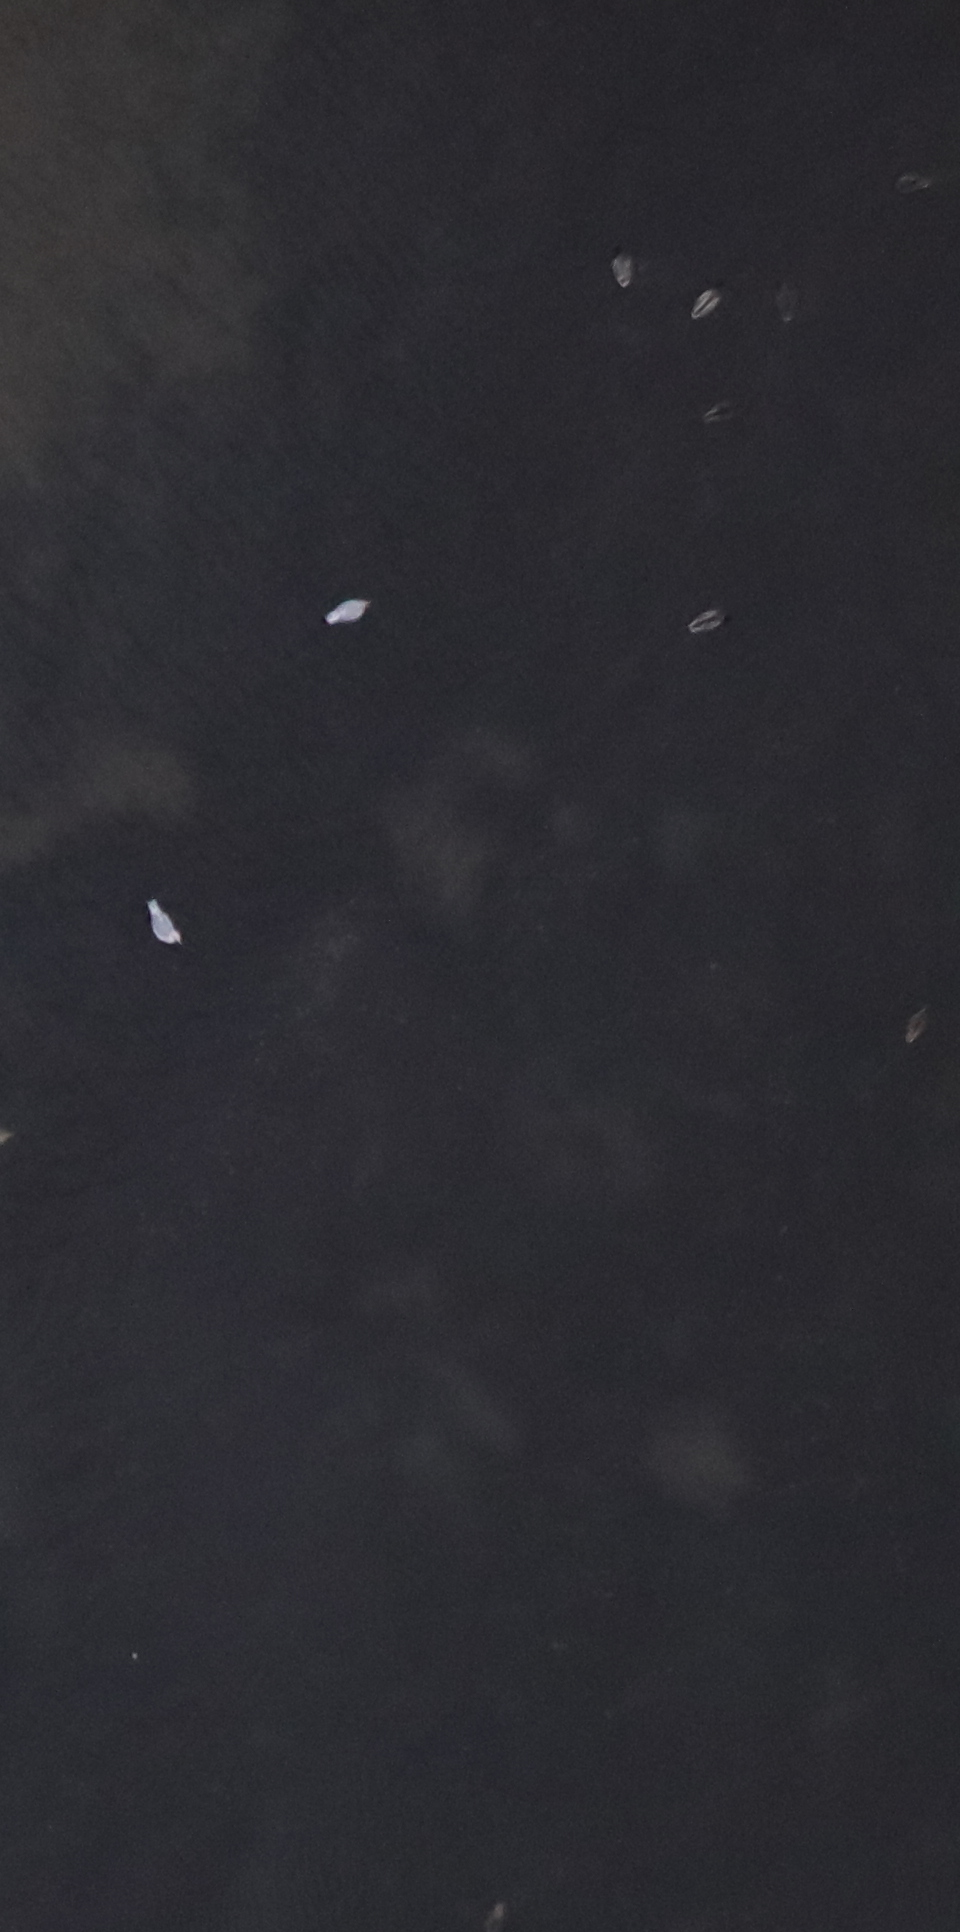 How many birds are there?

10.